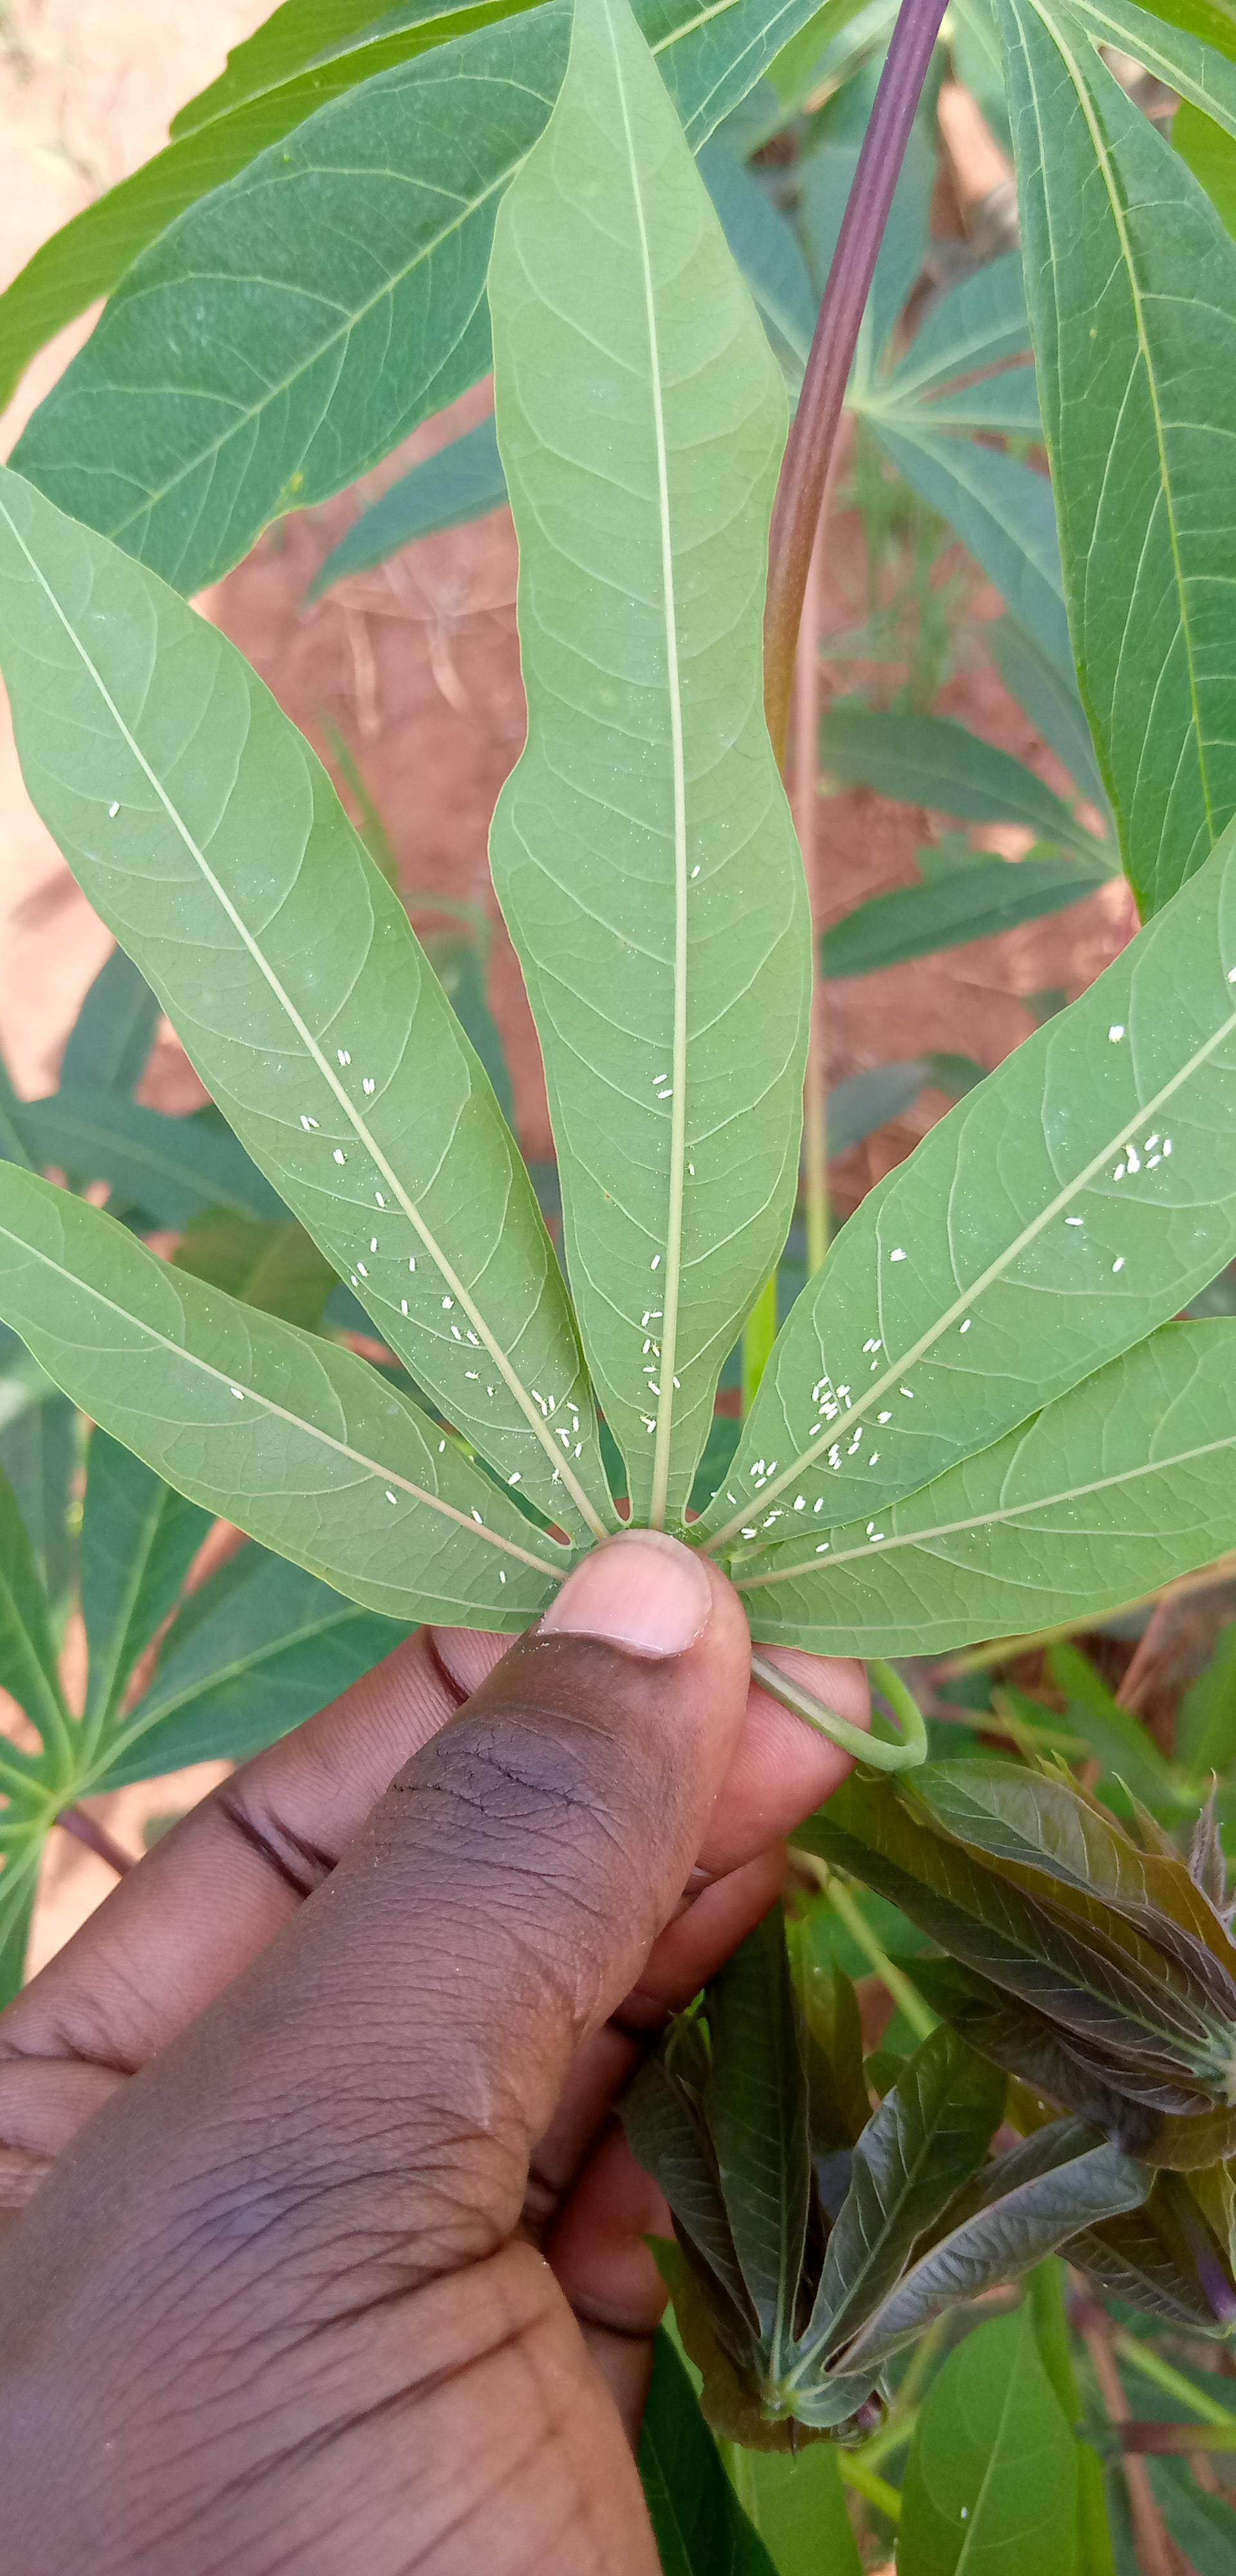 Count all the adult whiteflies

101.